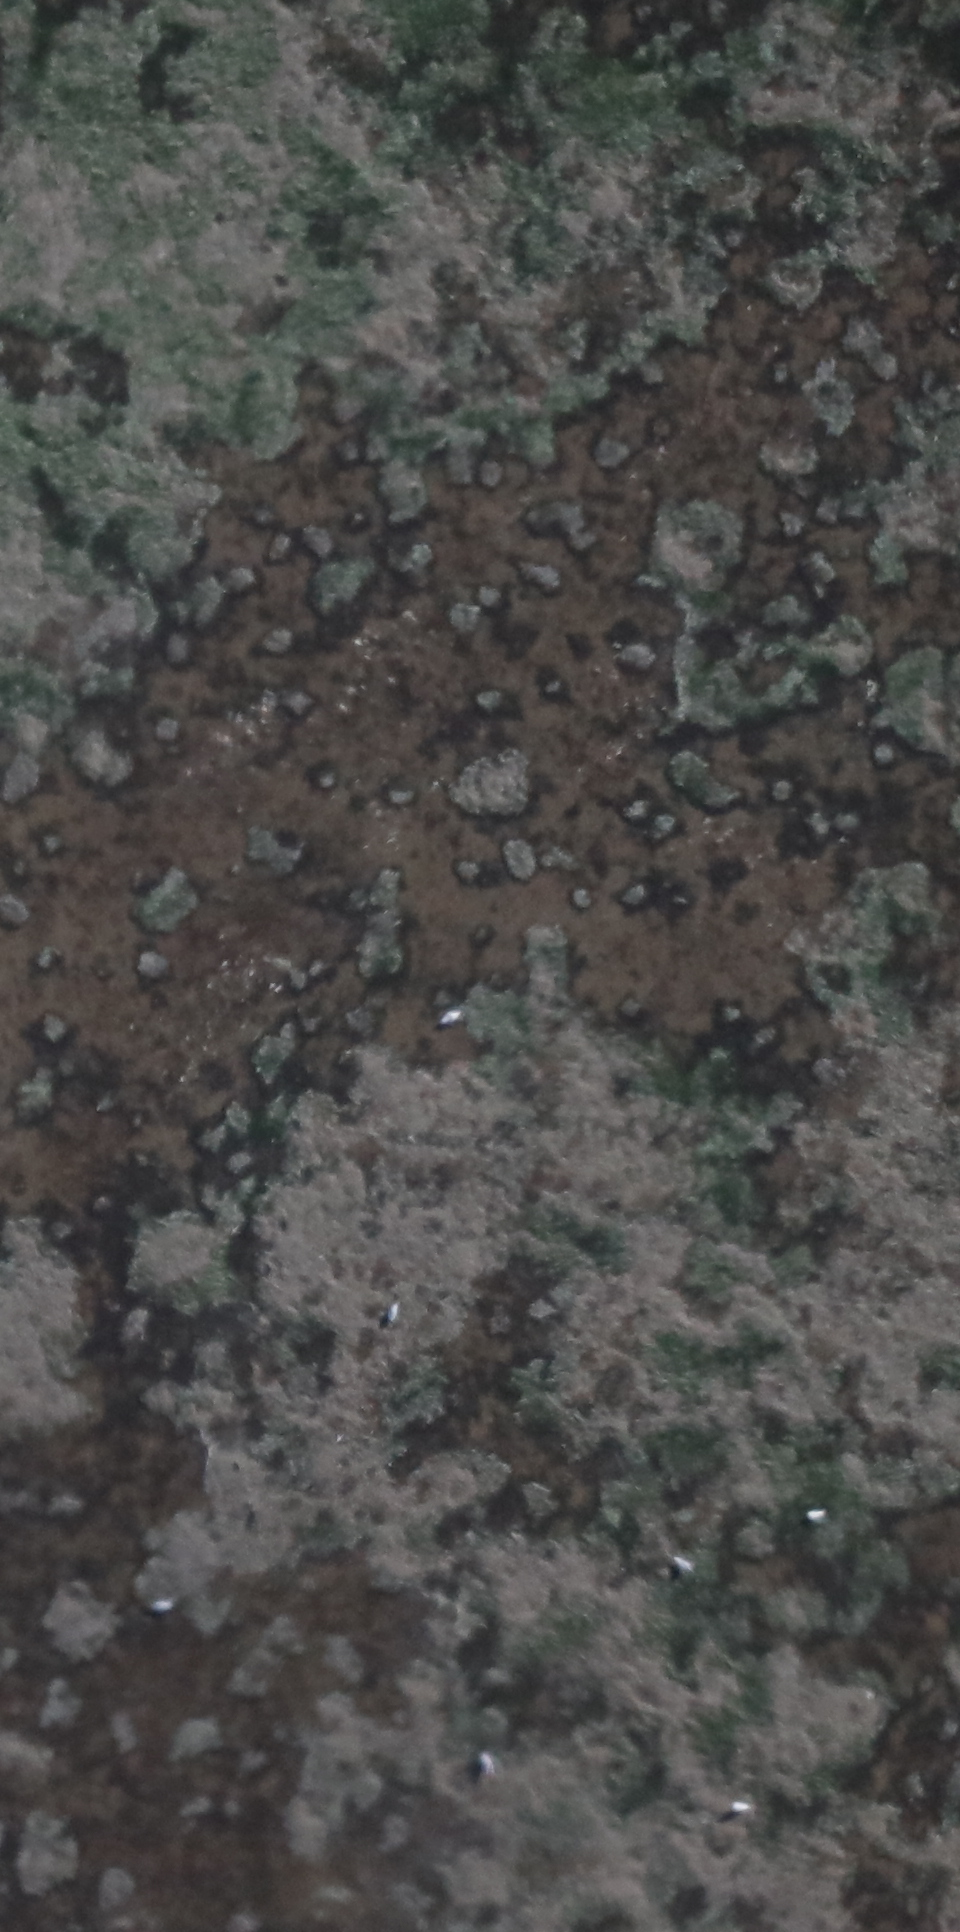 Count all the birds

7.